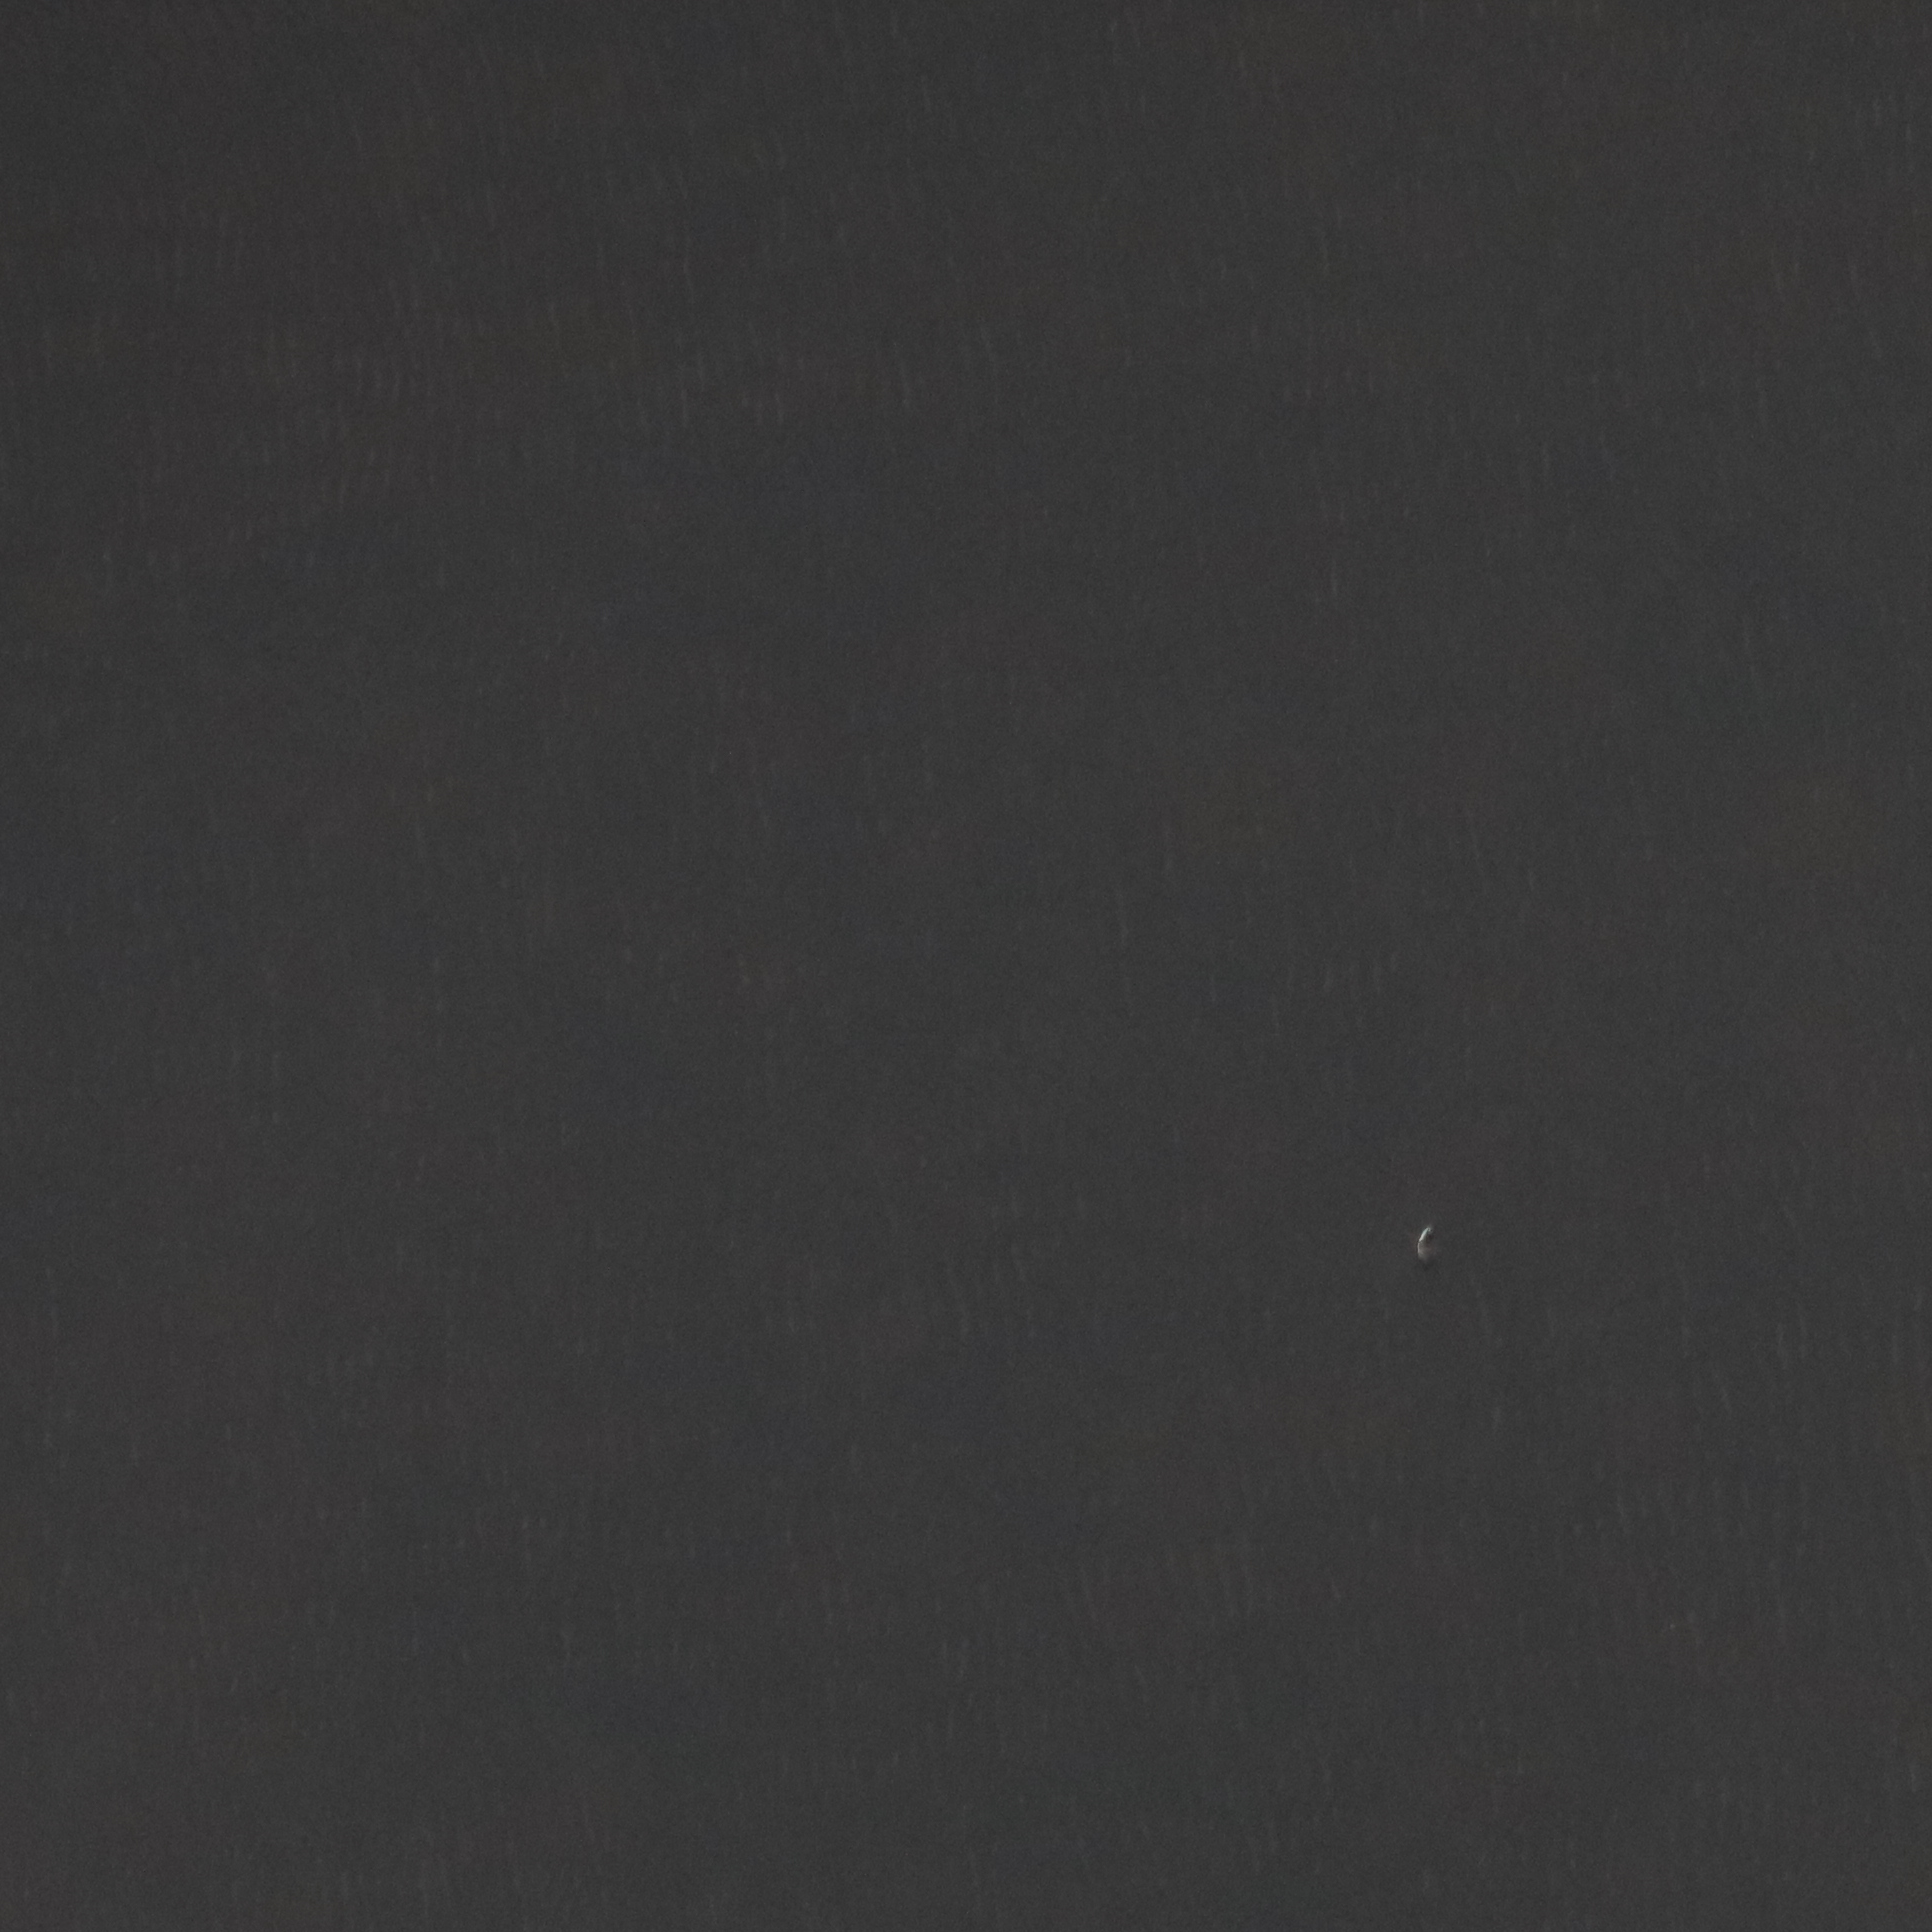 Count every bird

1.